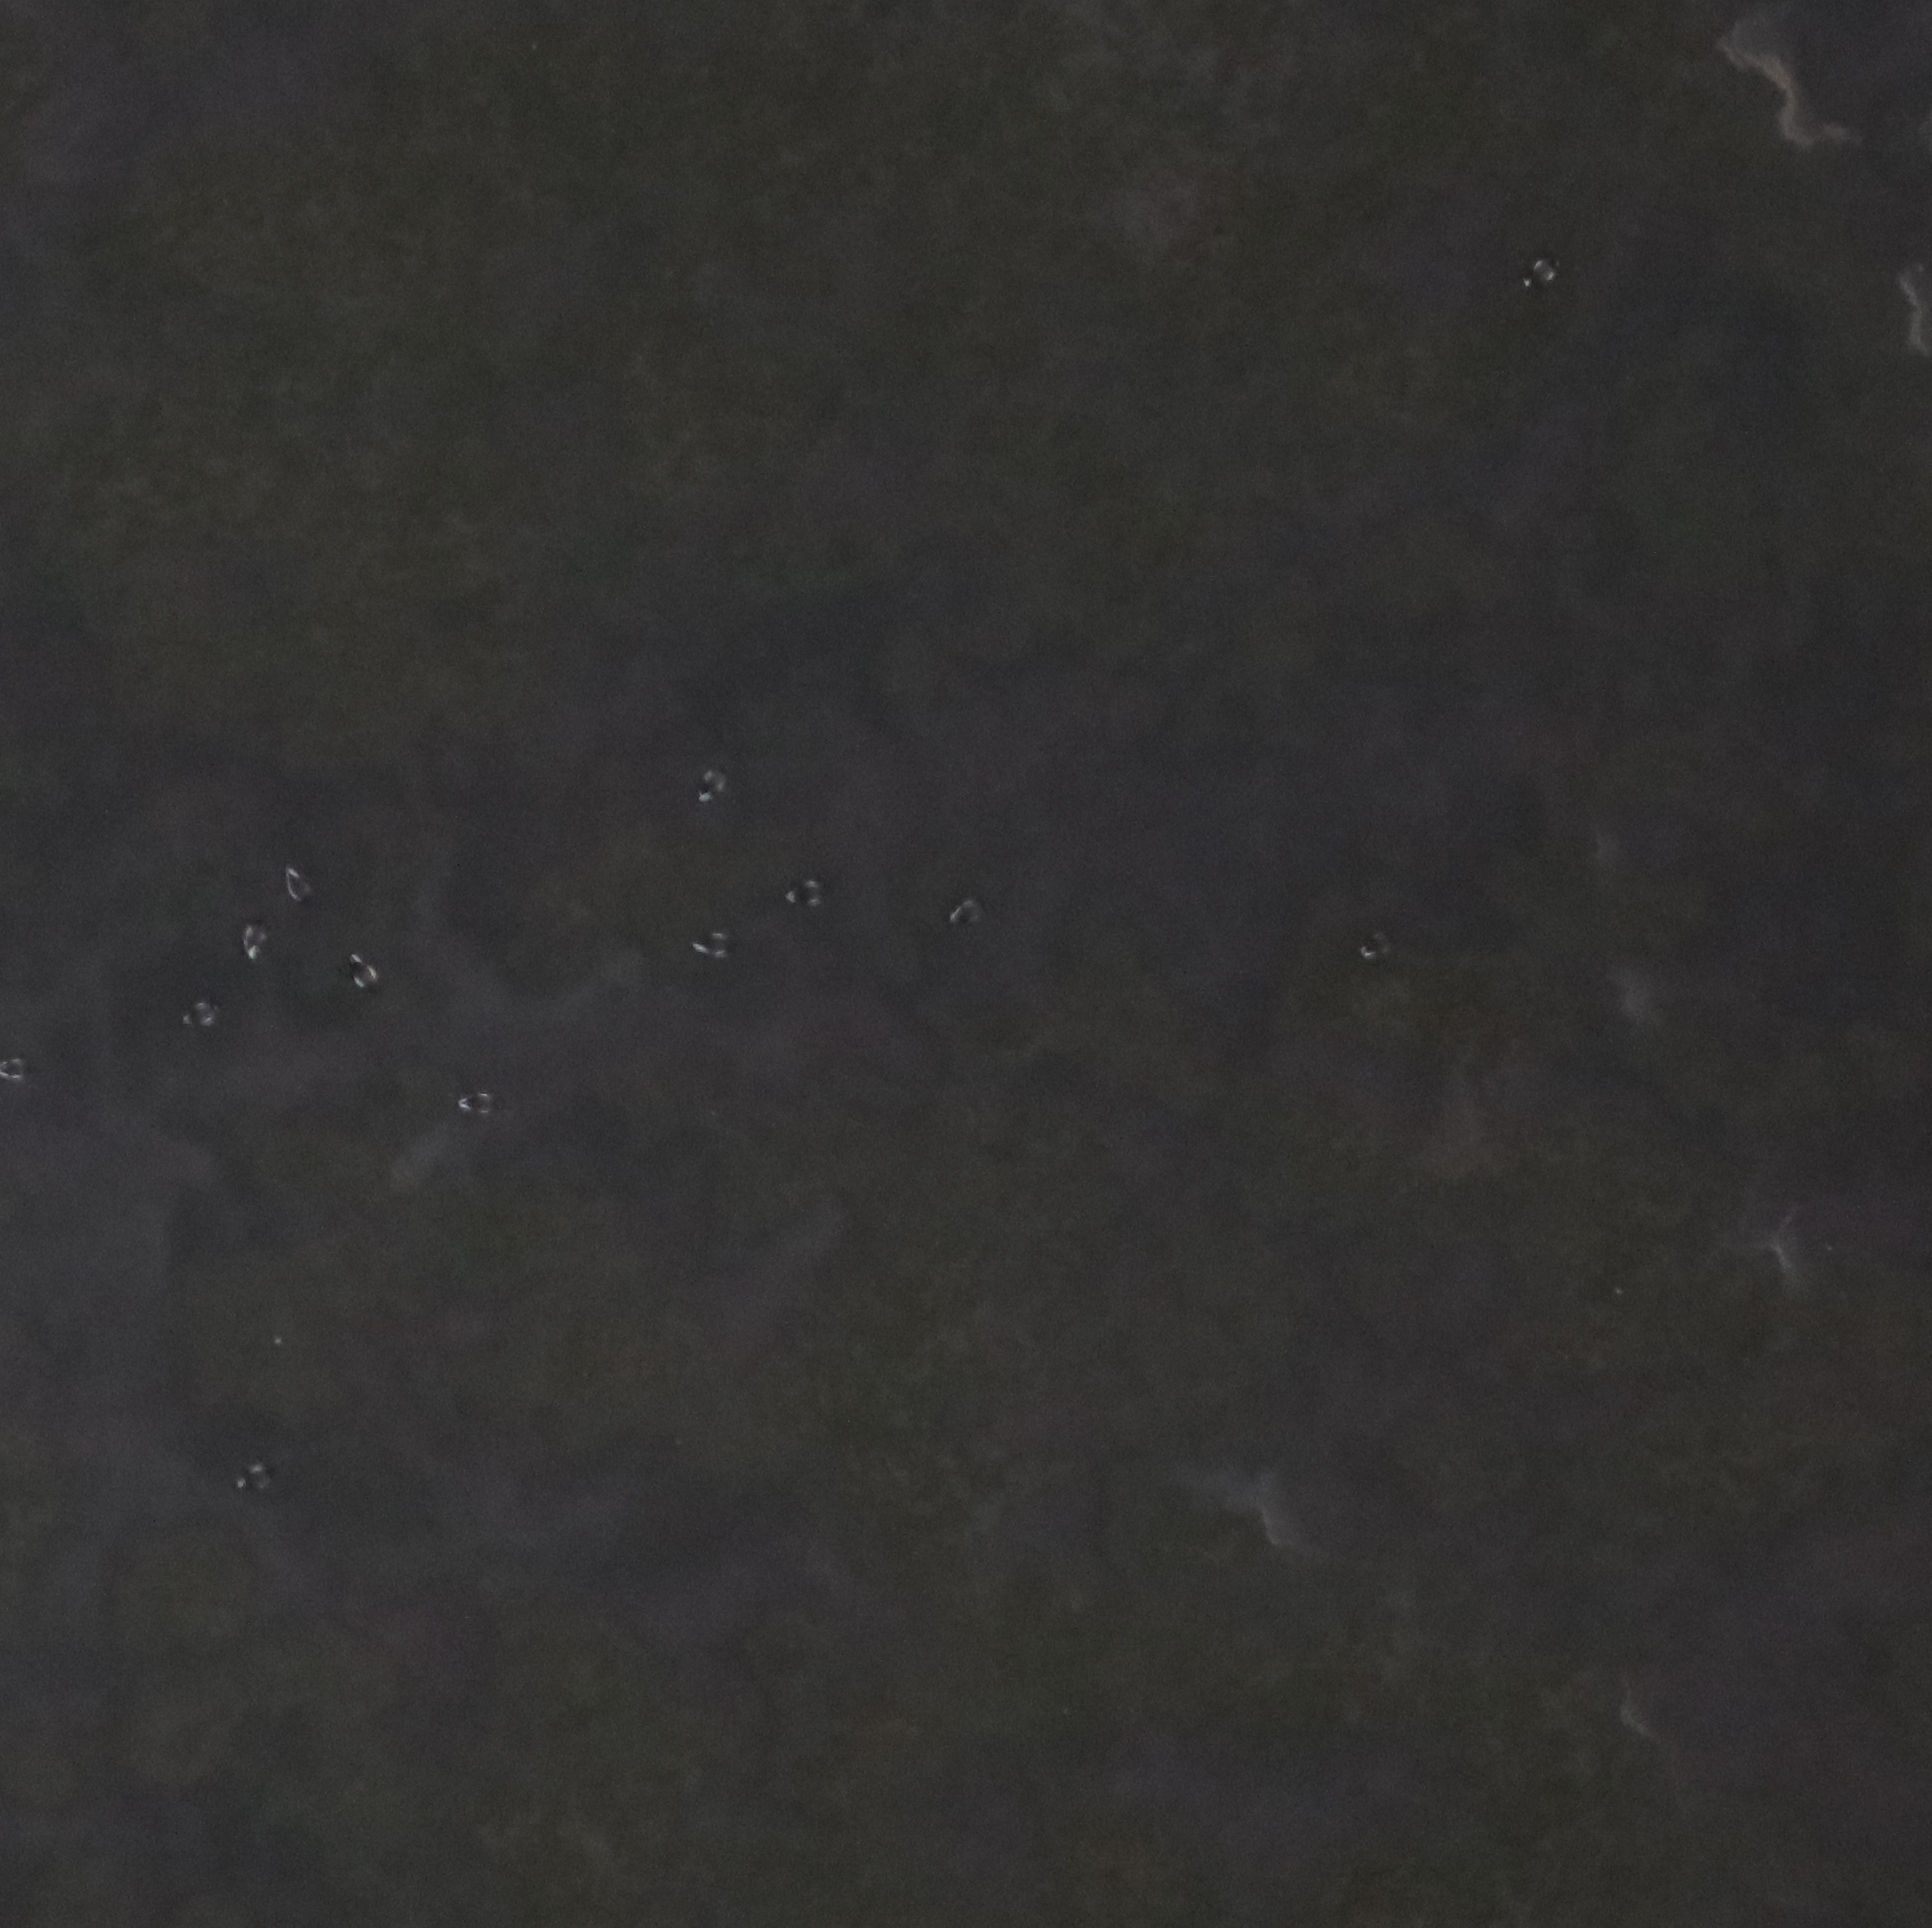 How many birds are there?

13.